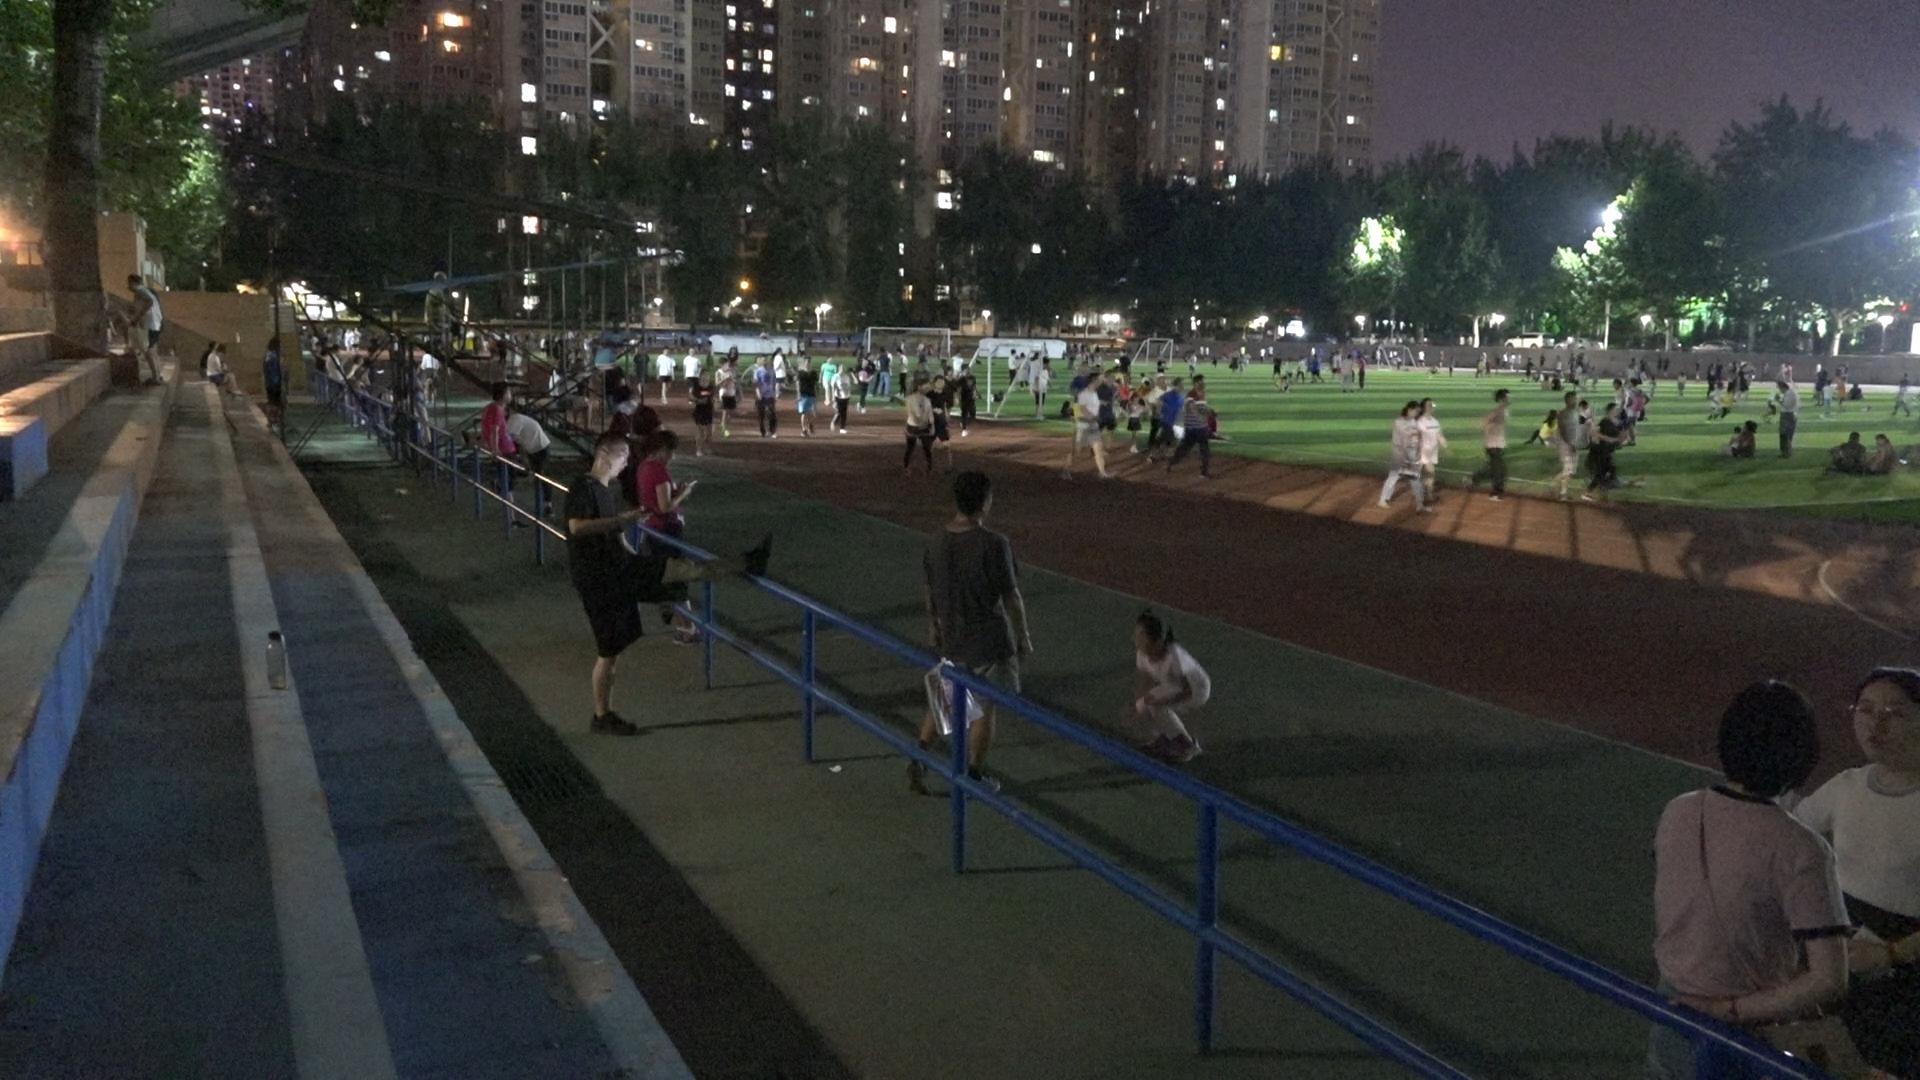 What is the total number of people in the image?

201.